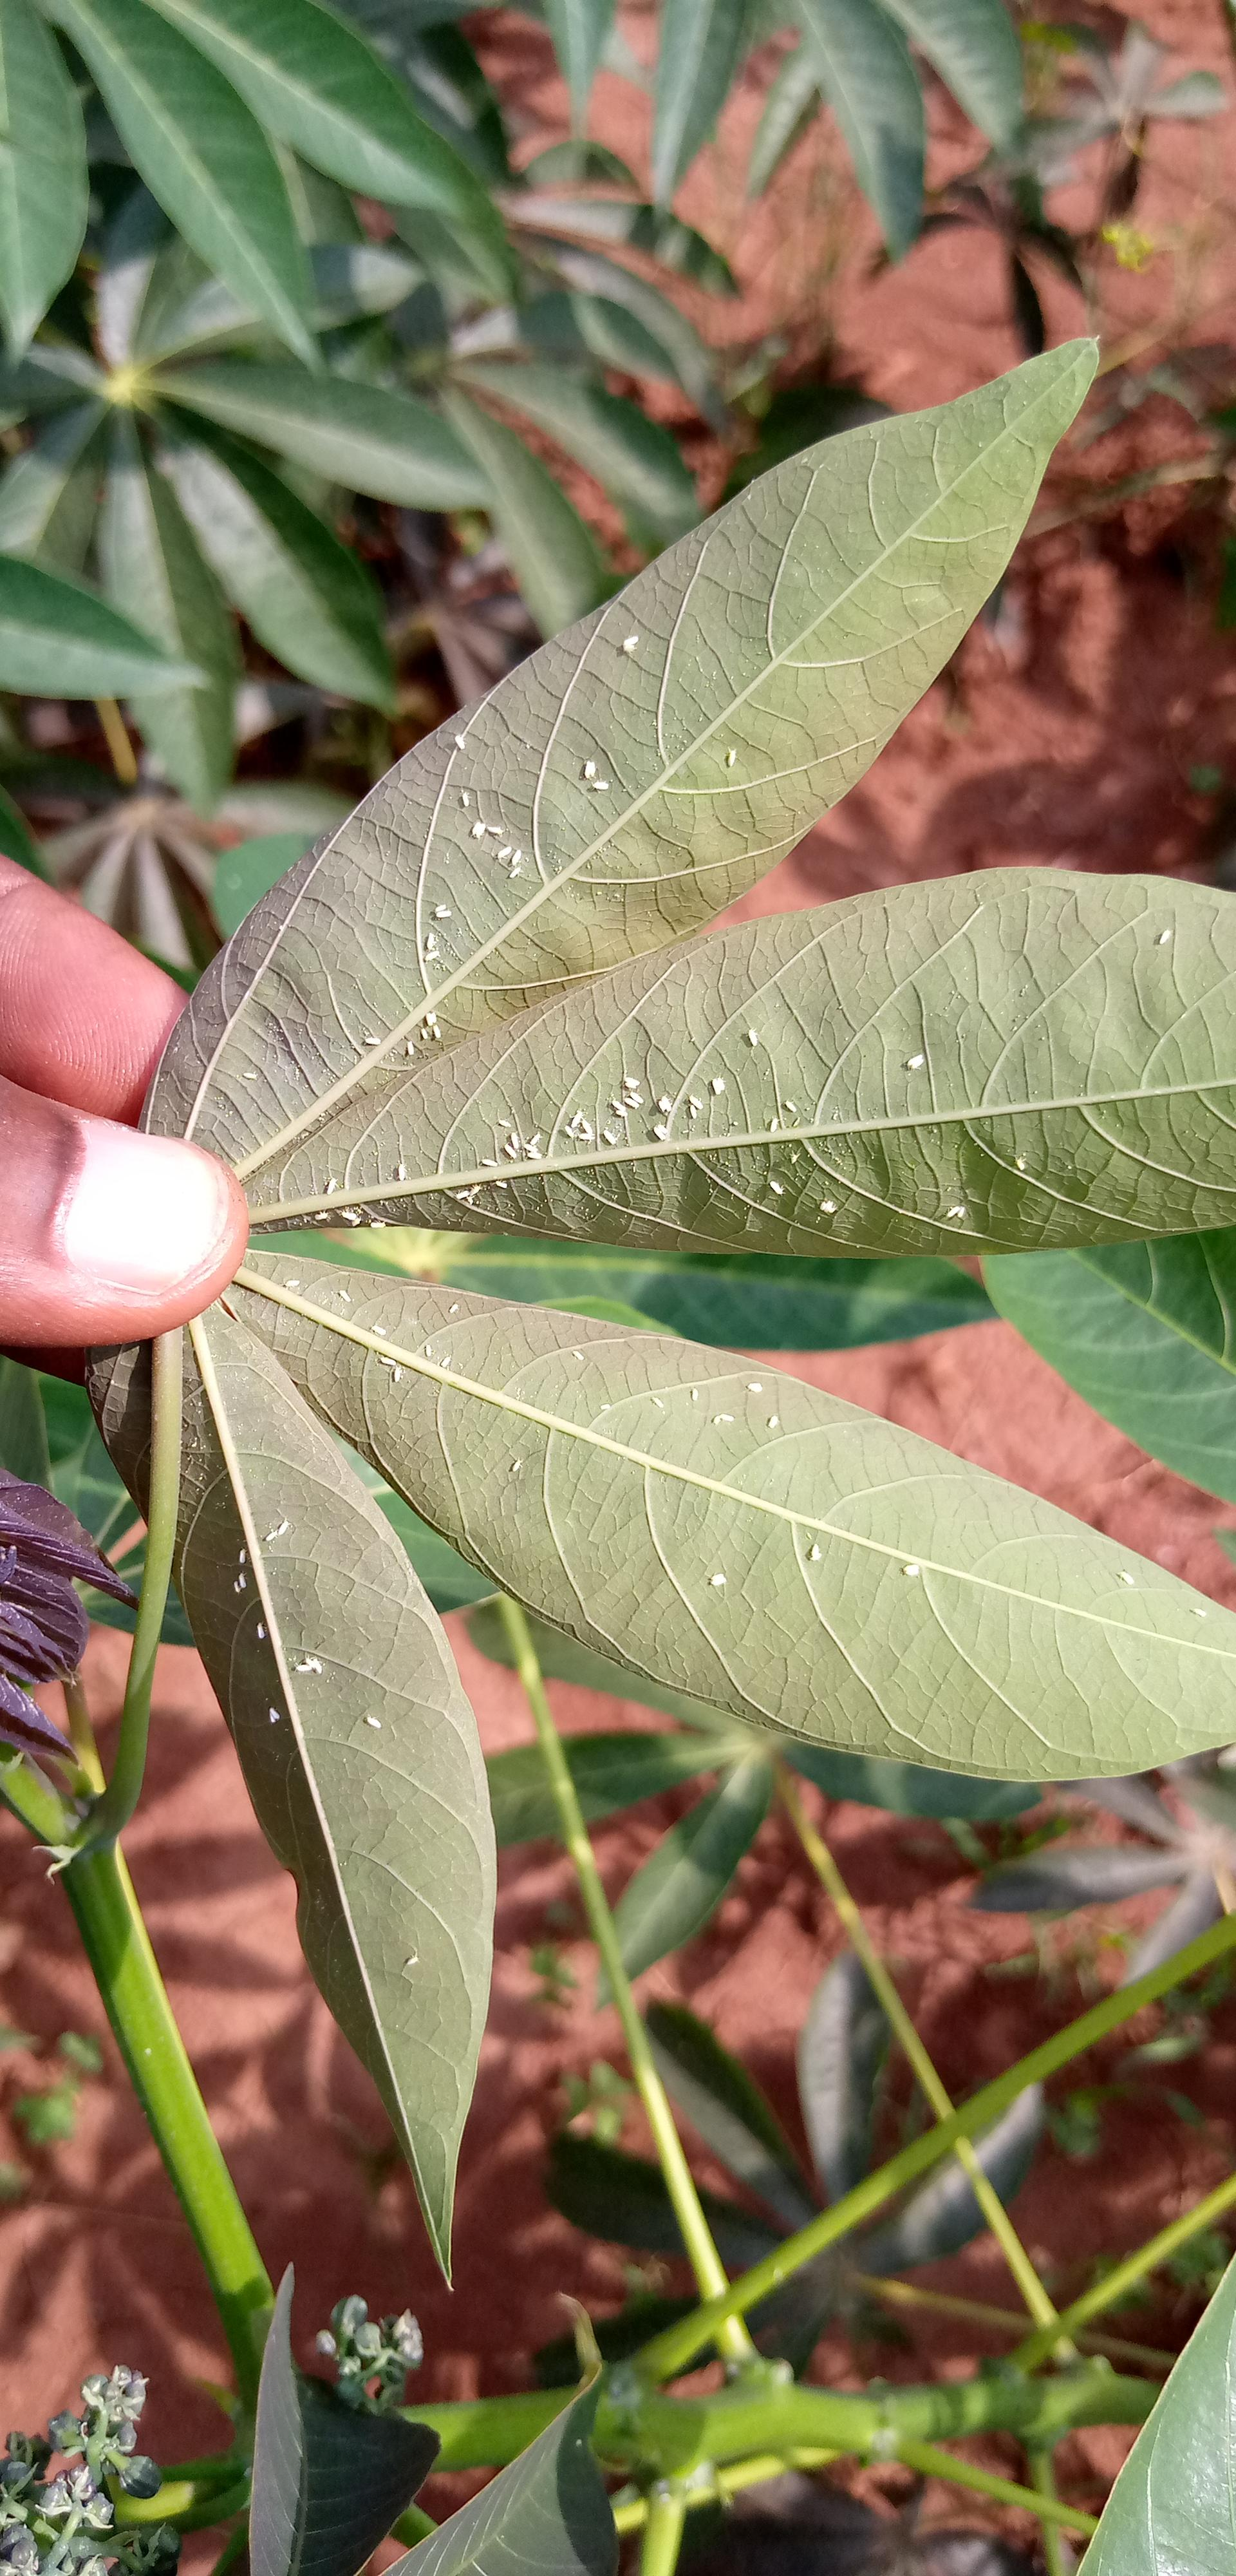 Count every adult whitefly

113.